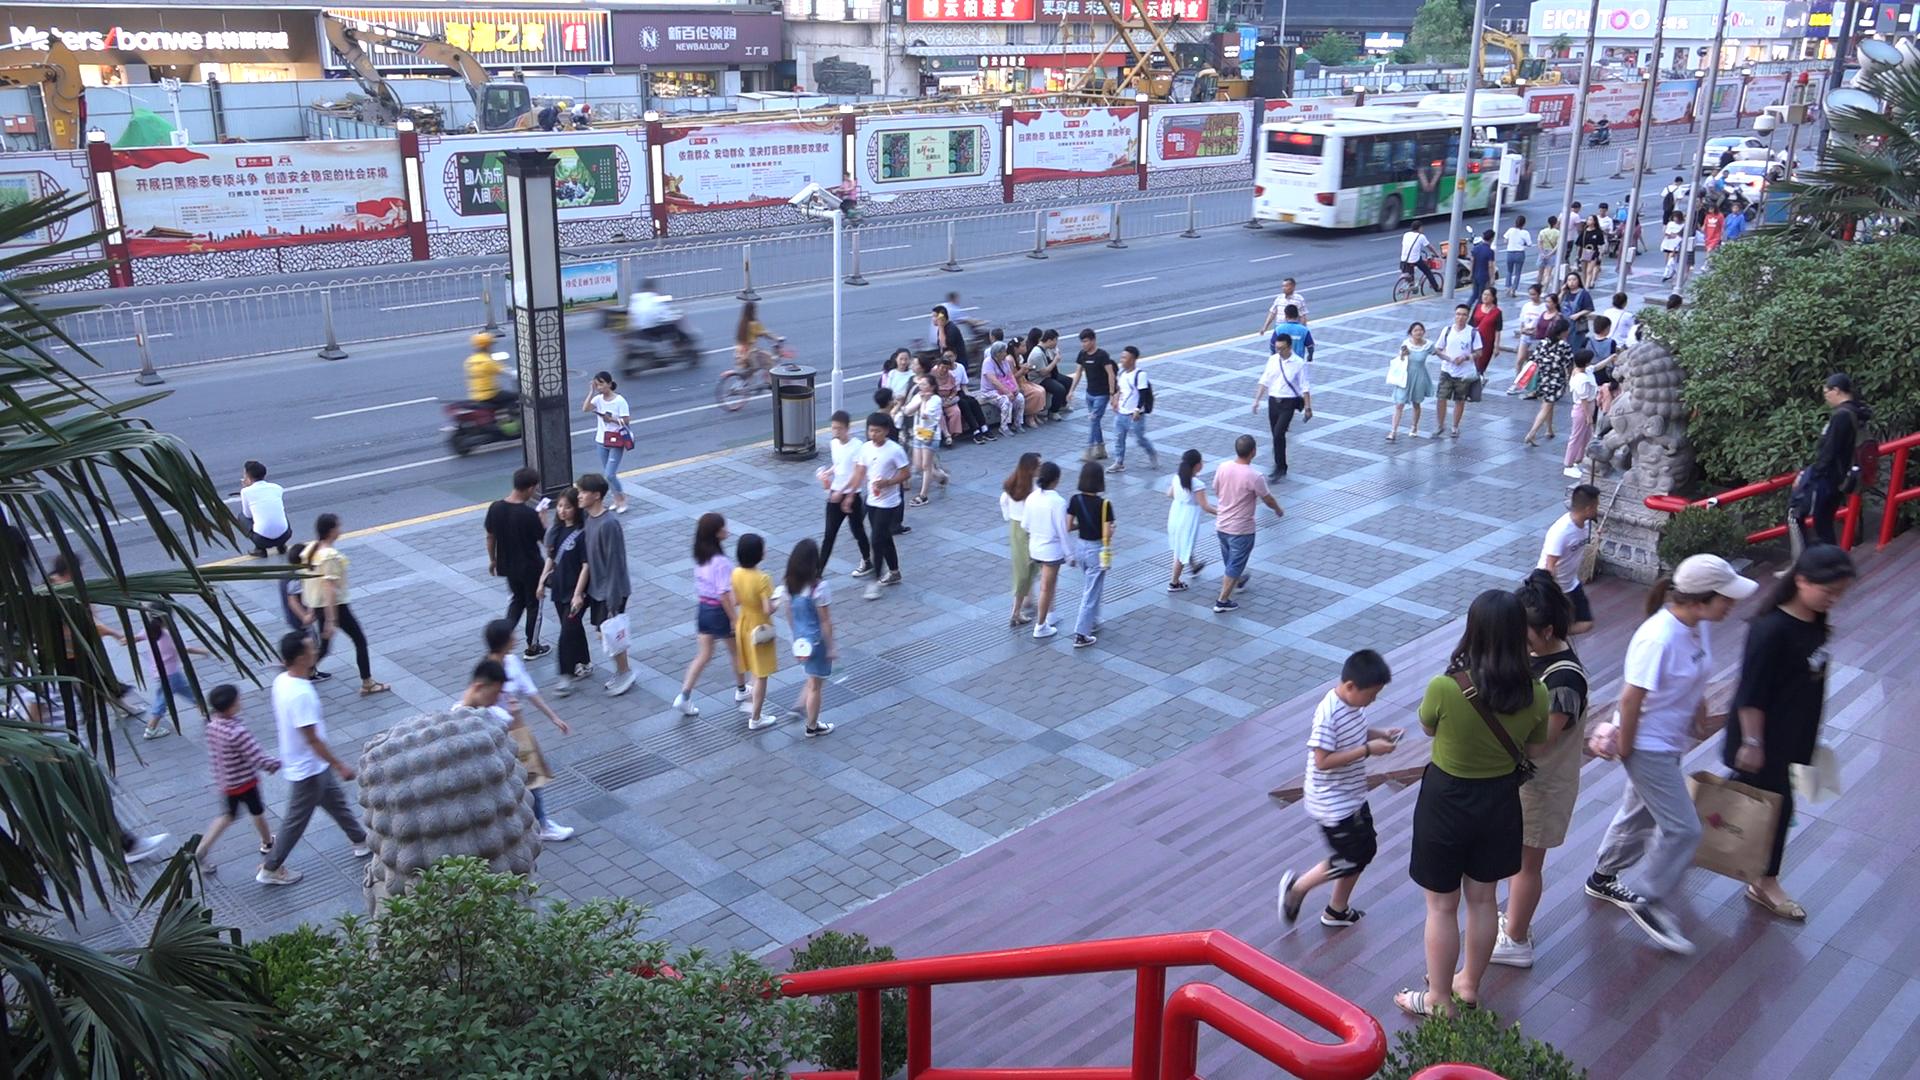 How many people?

84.